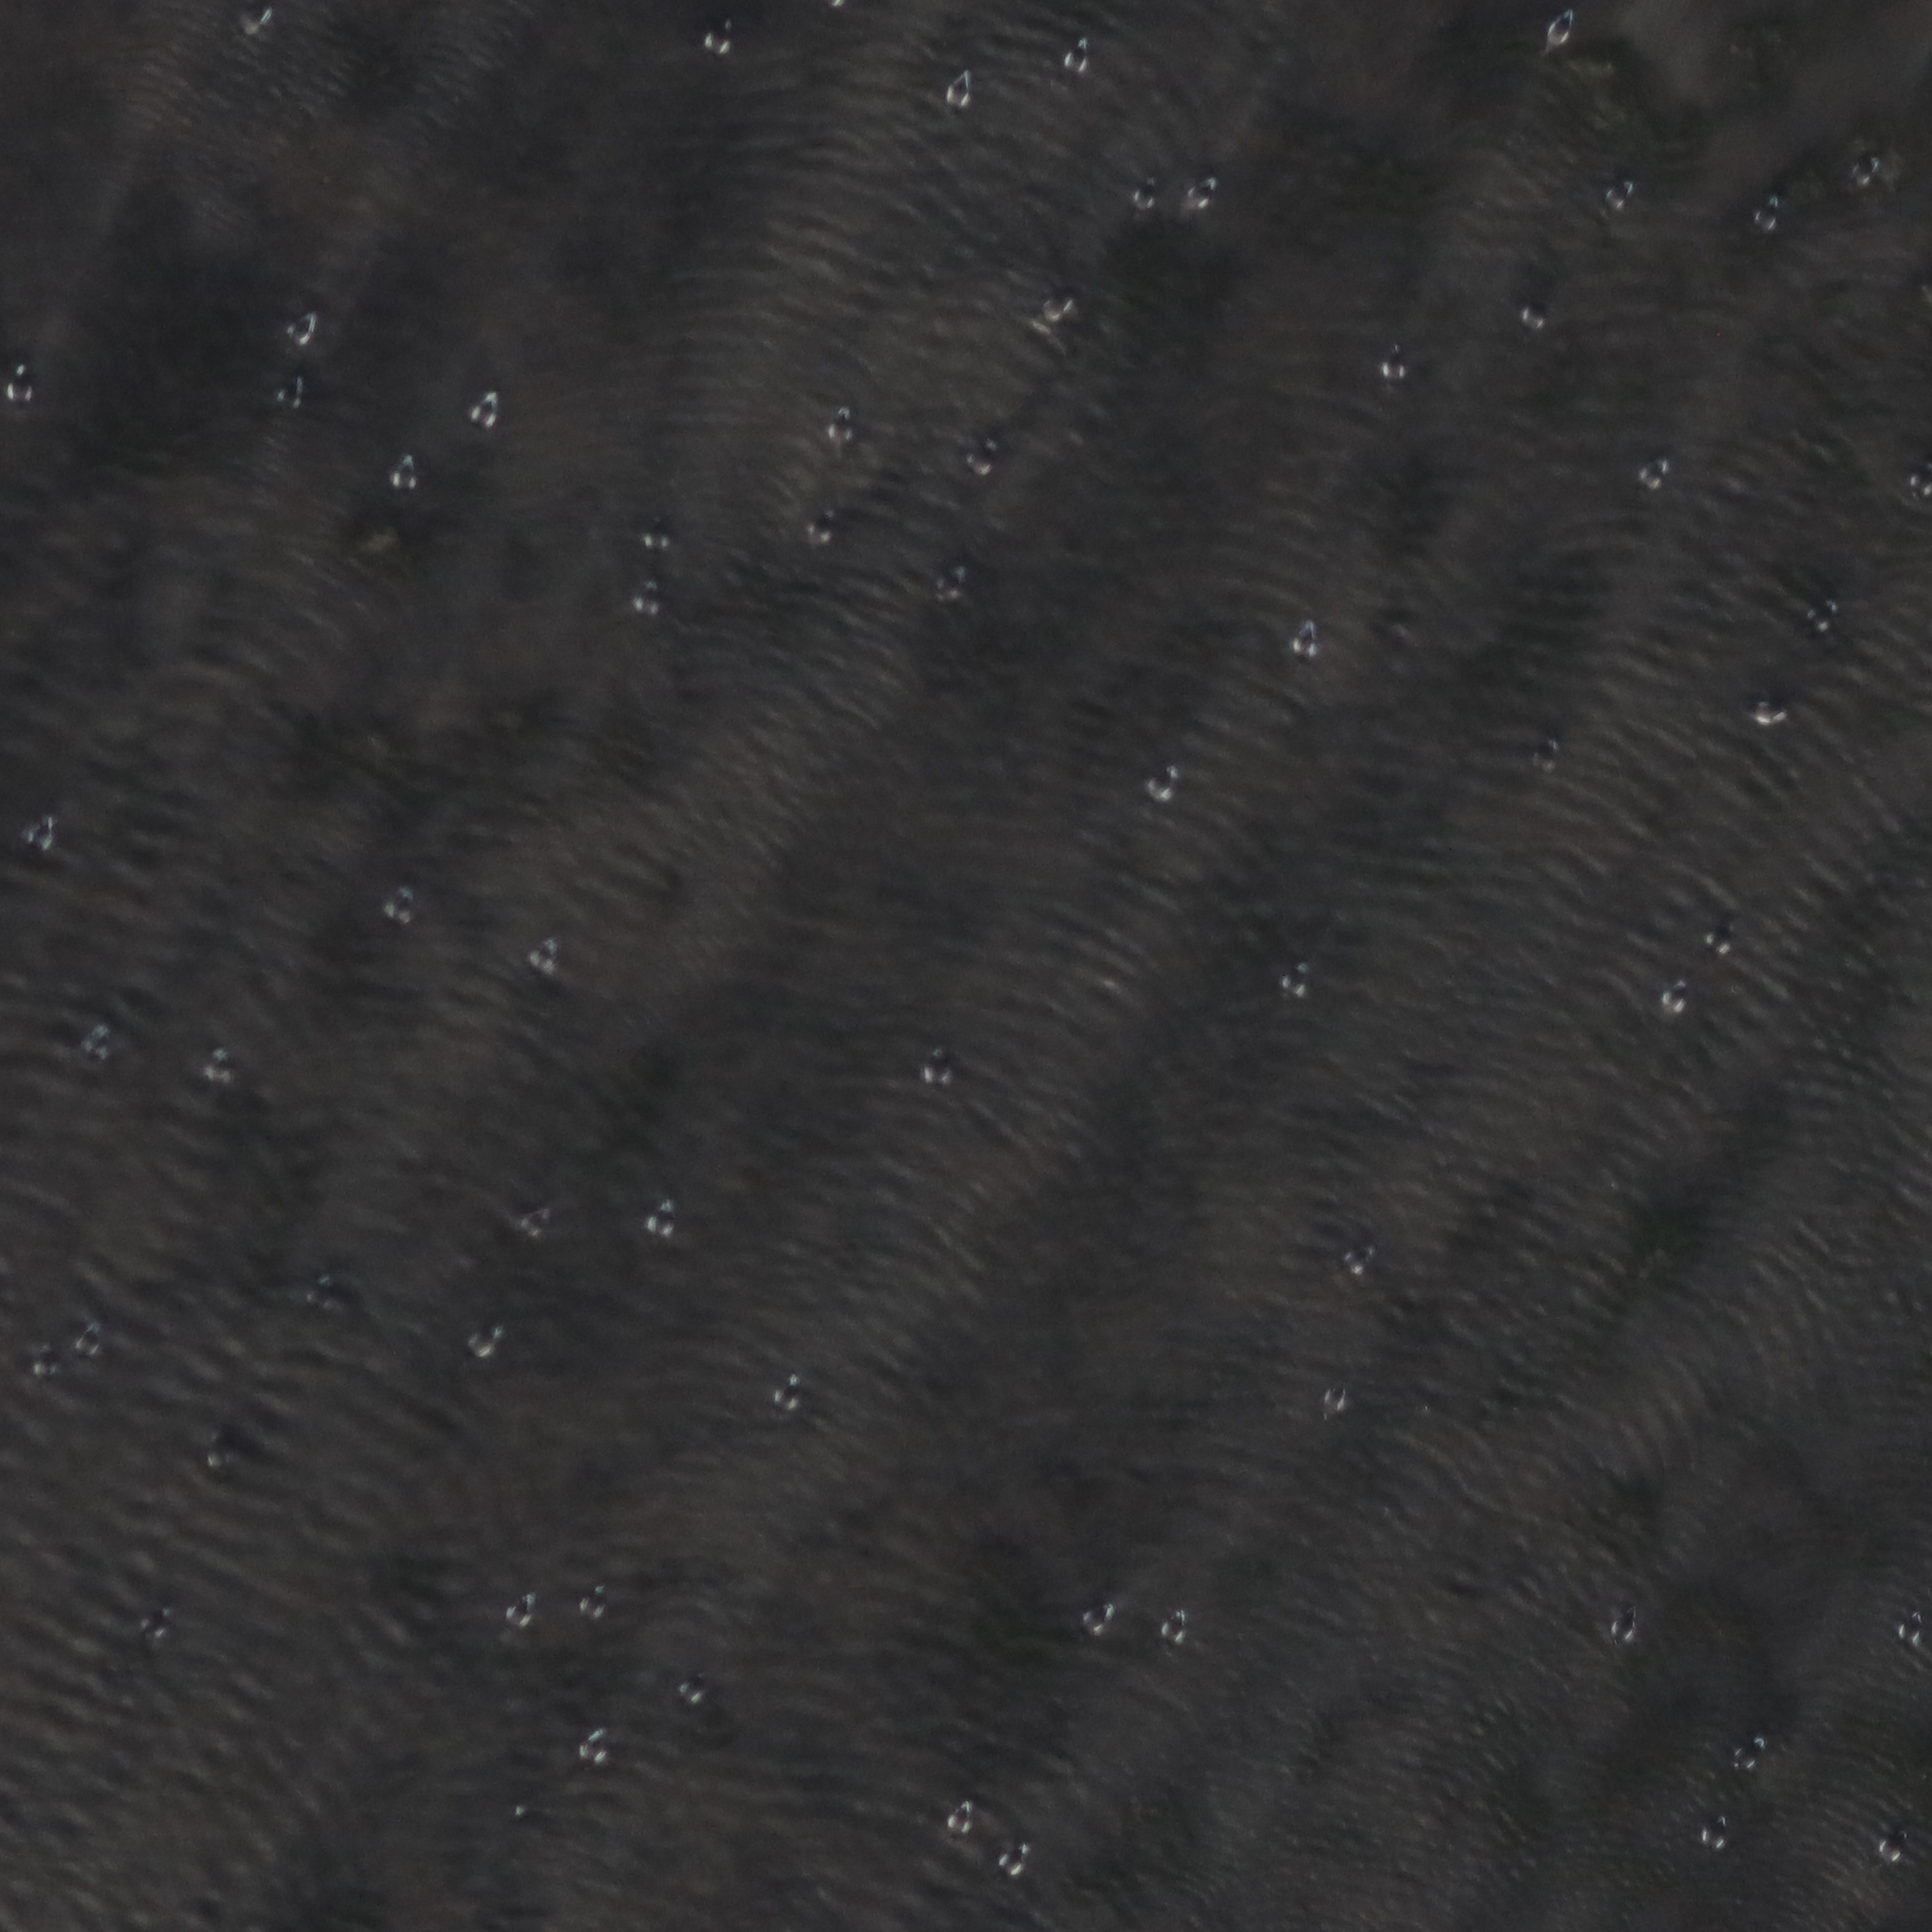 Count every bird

64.